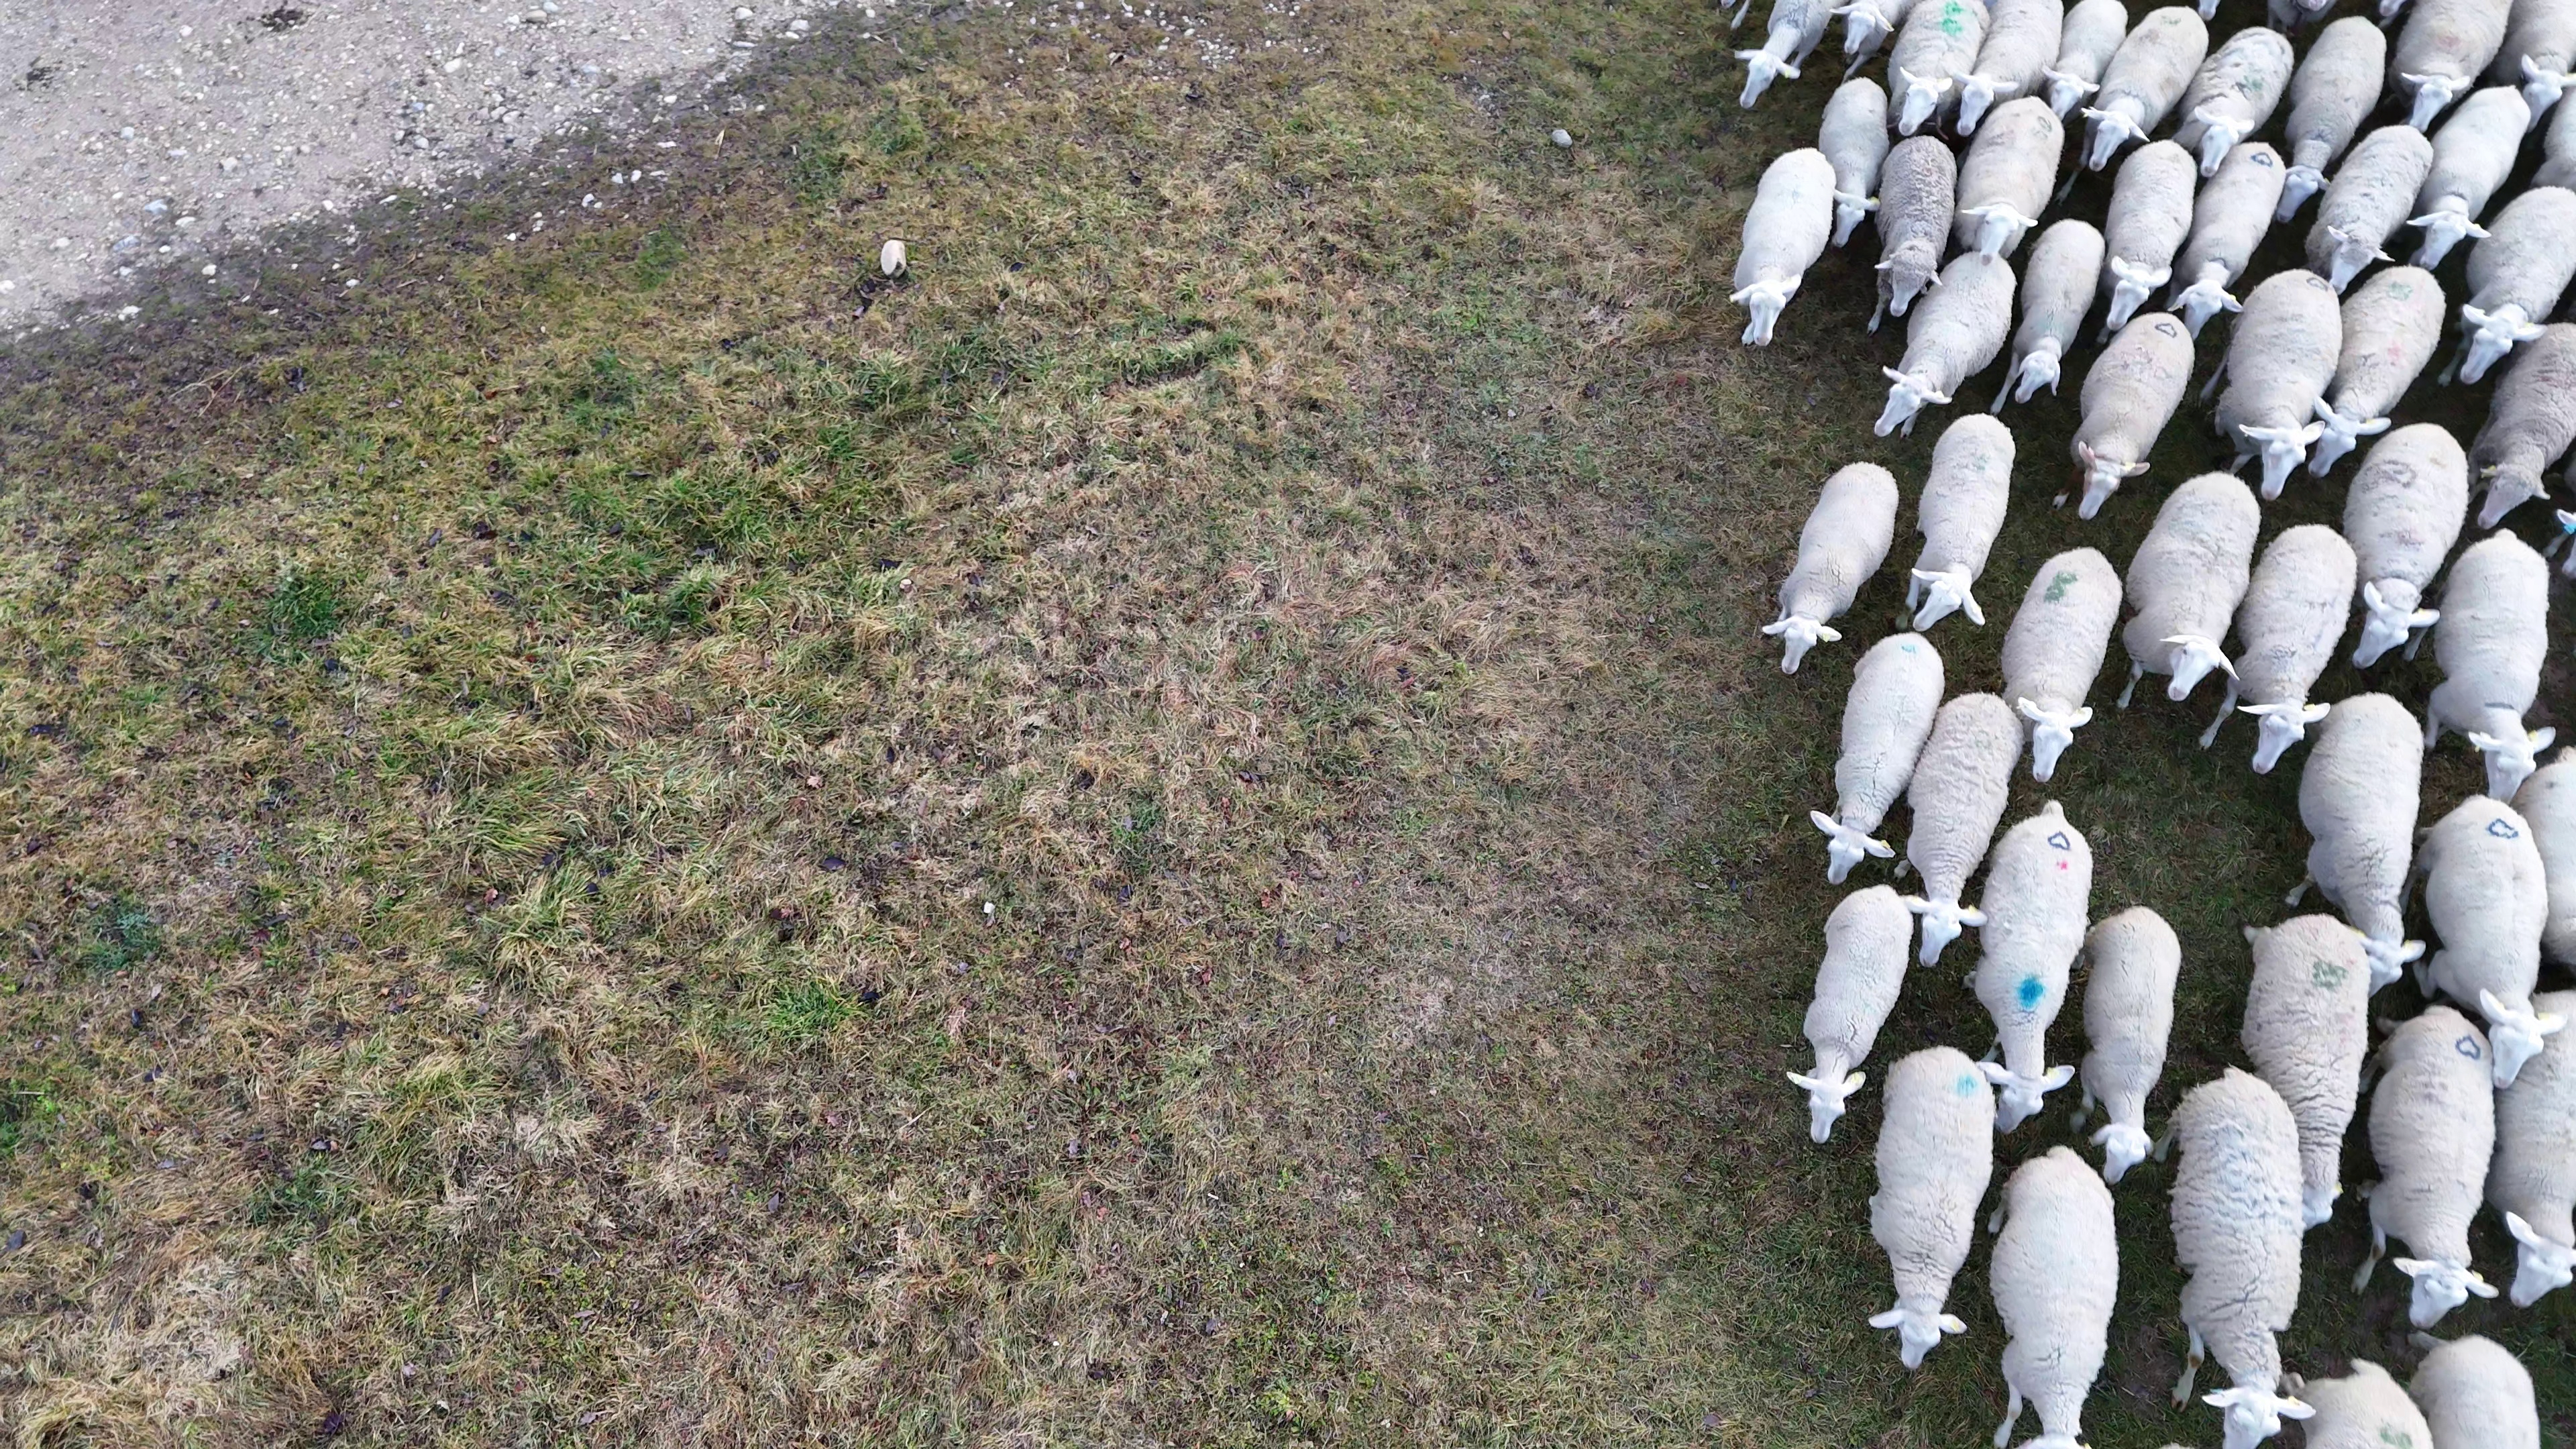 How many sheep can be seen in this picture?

49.